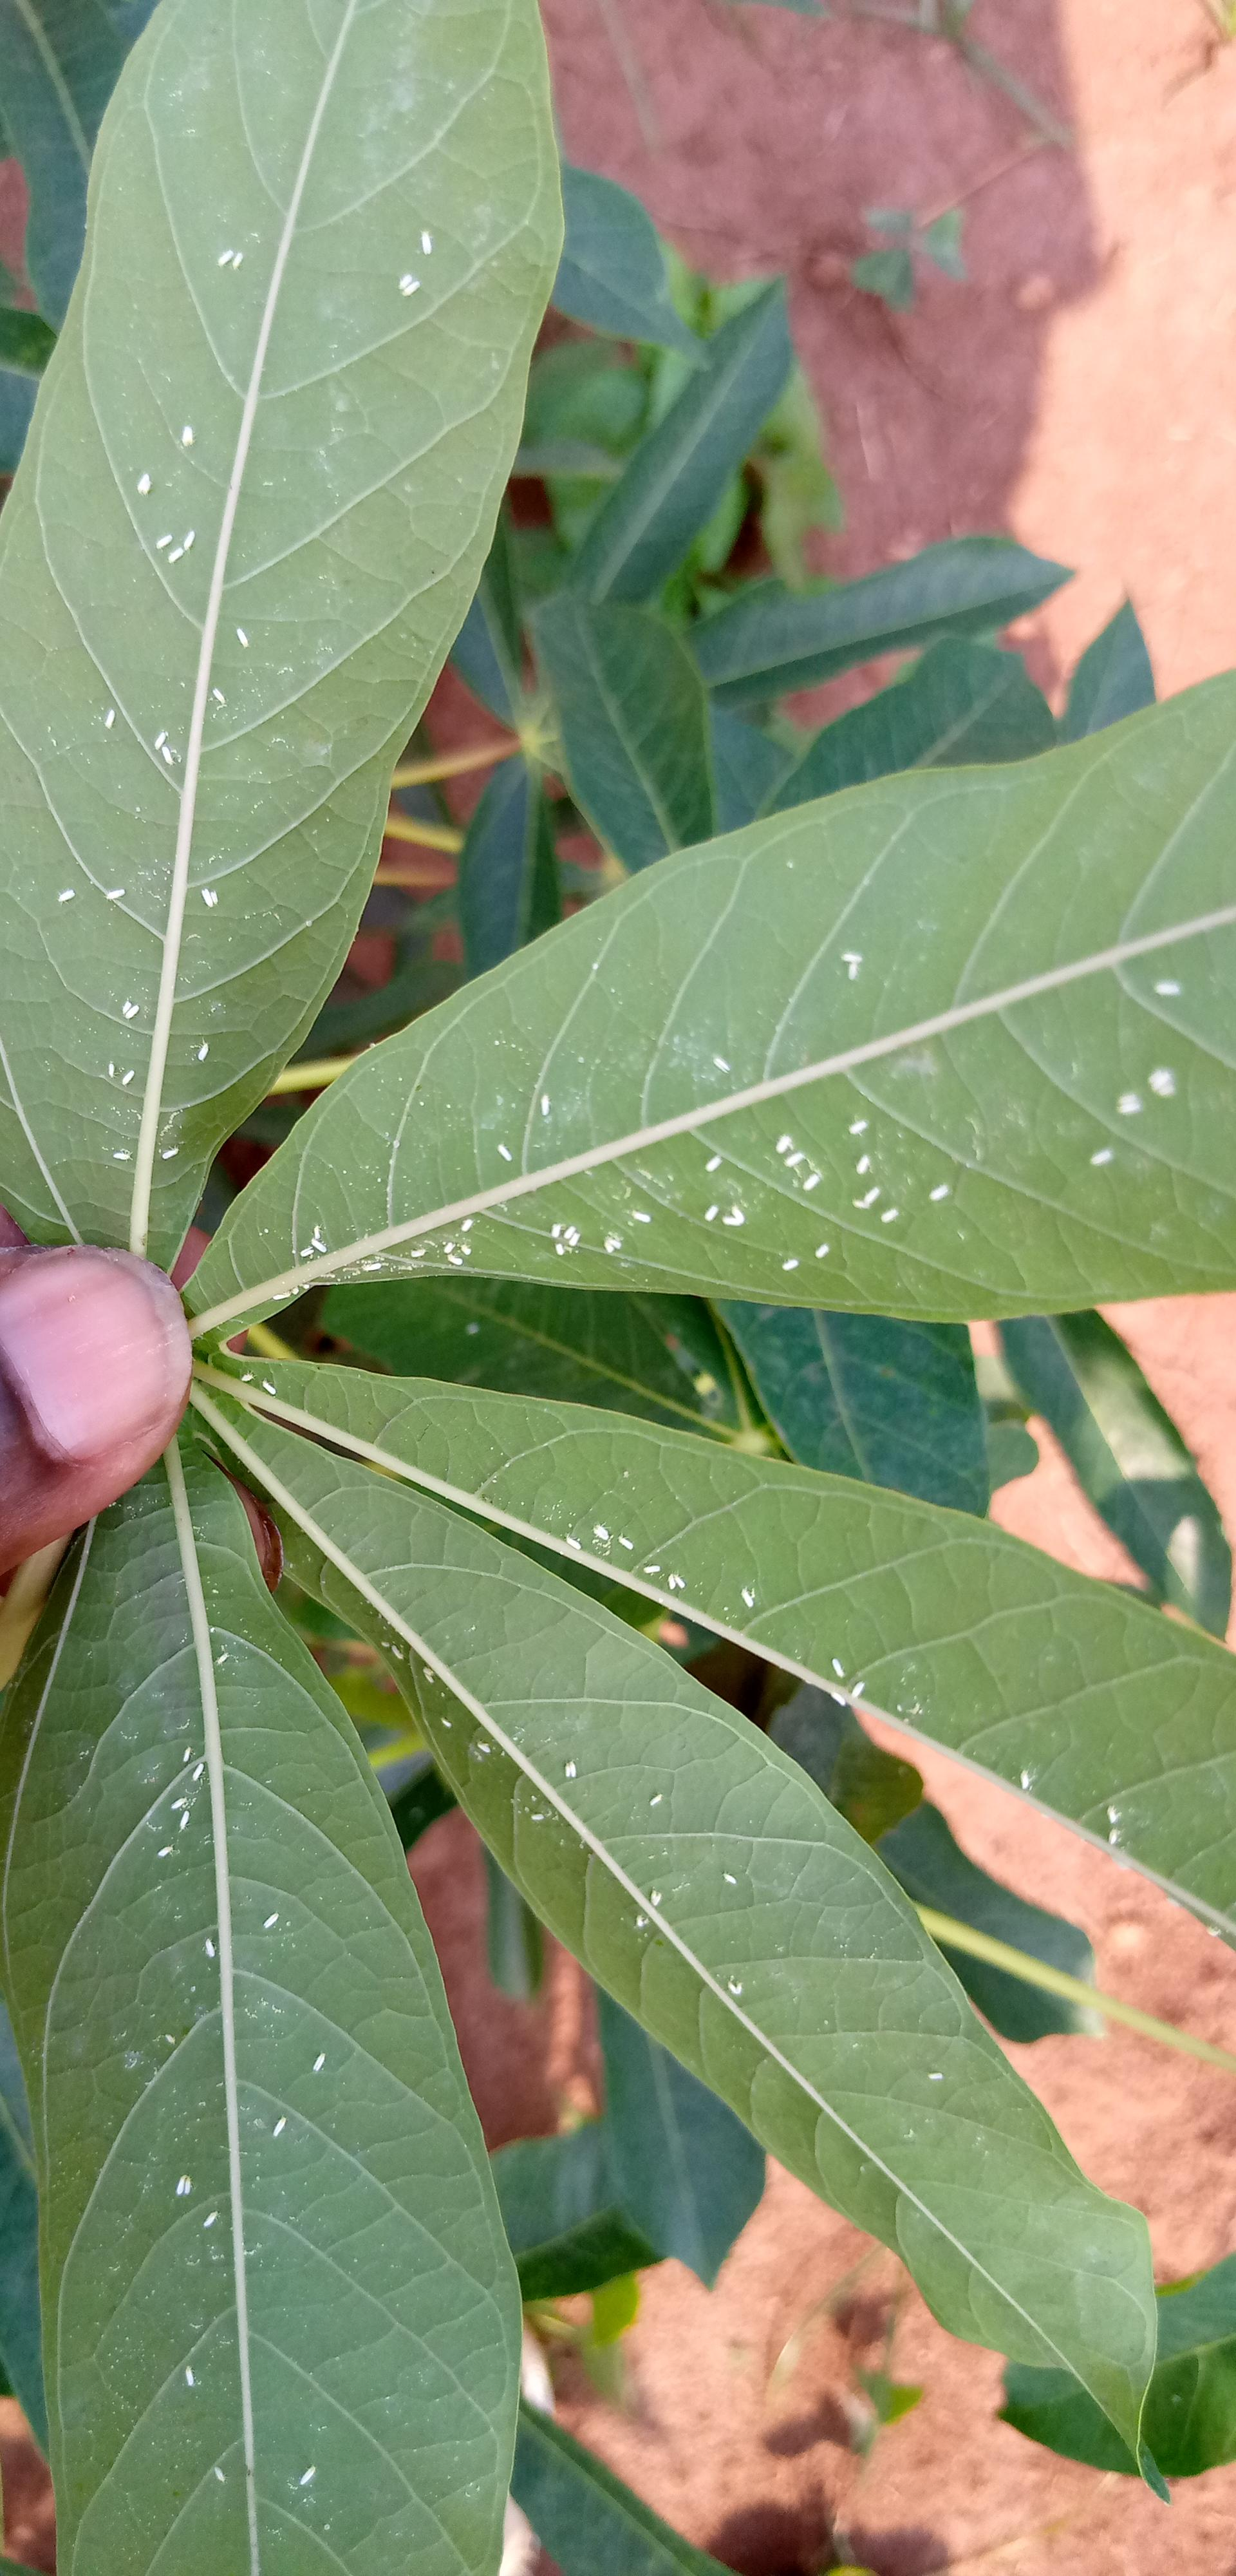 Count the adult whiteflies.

107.